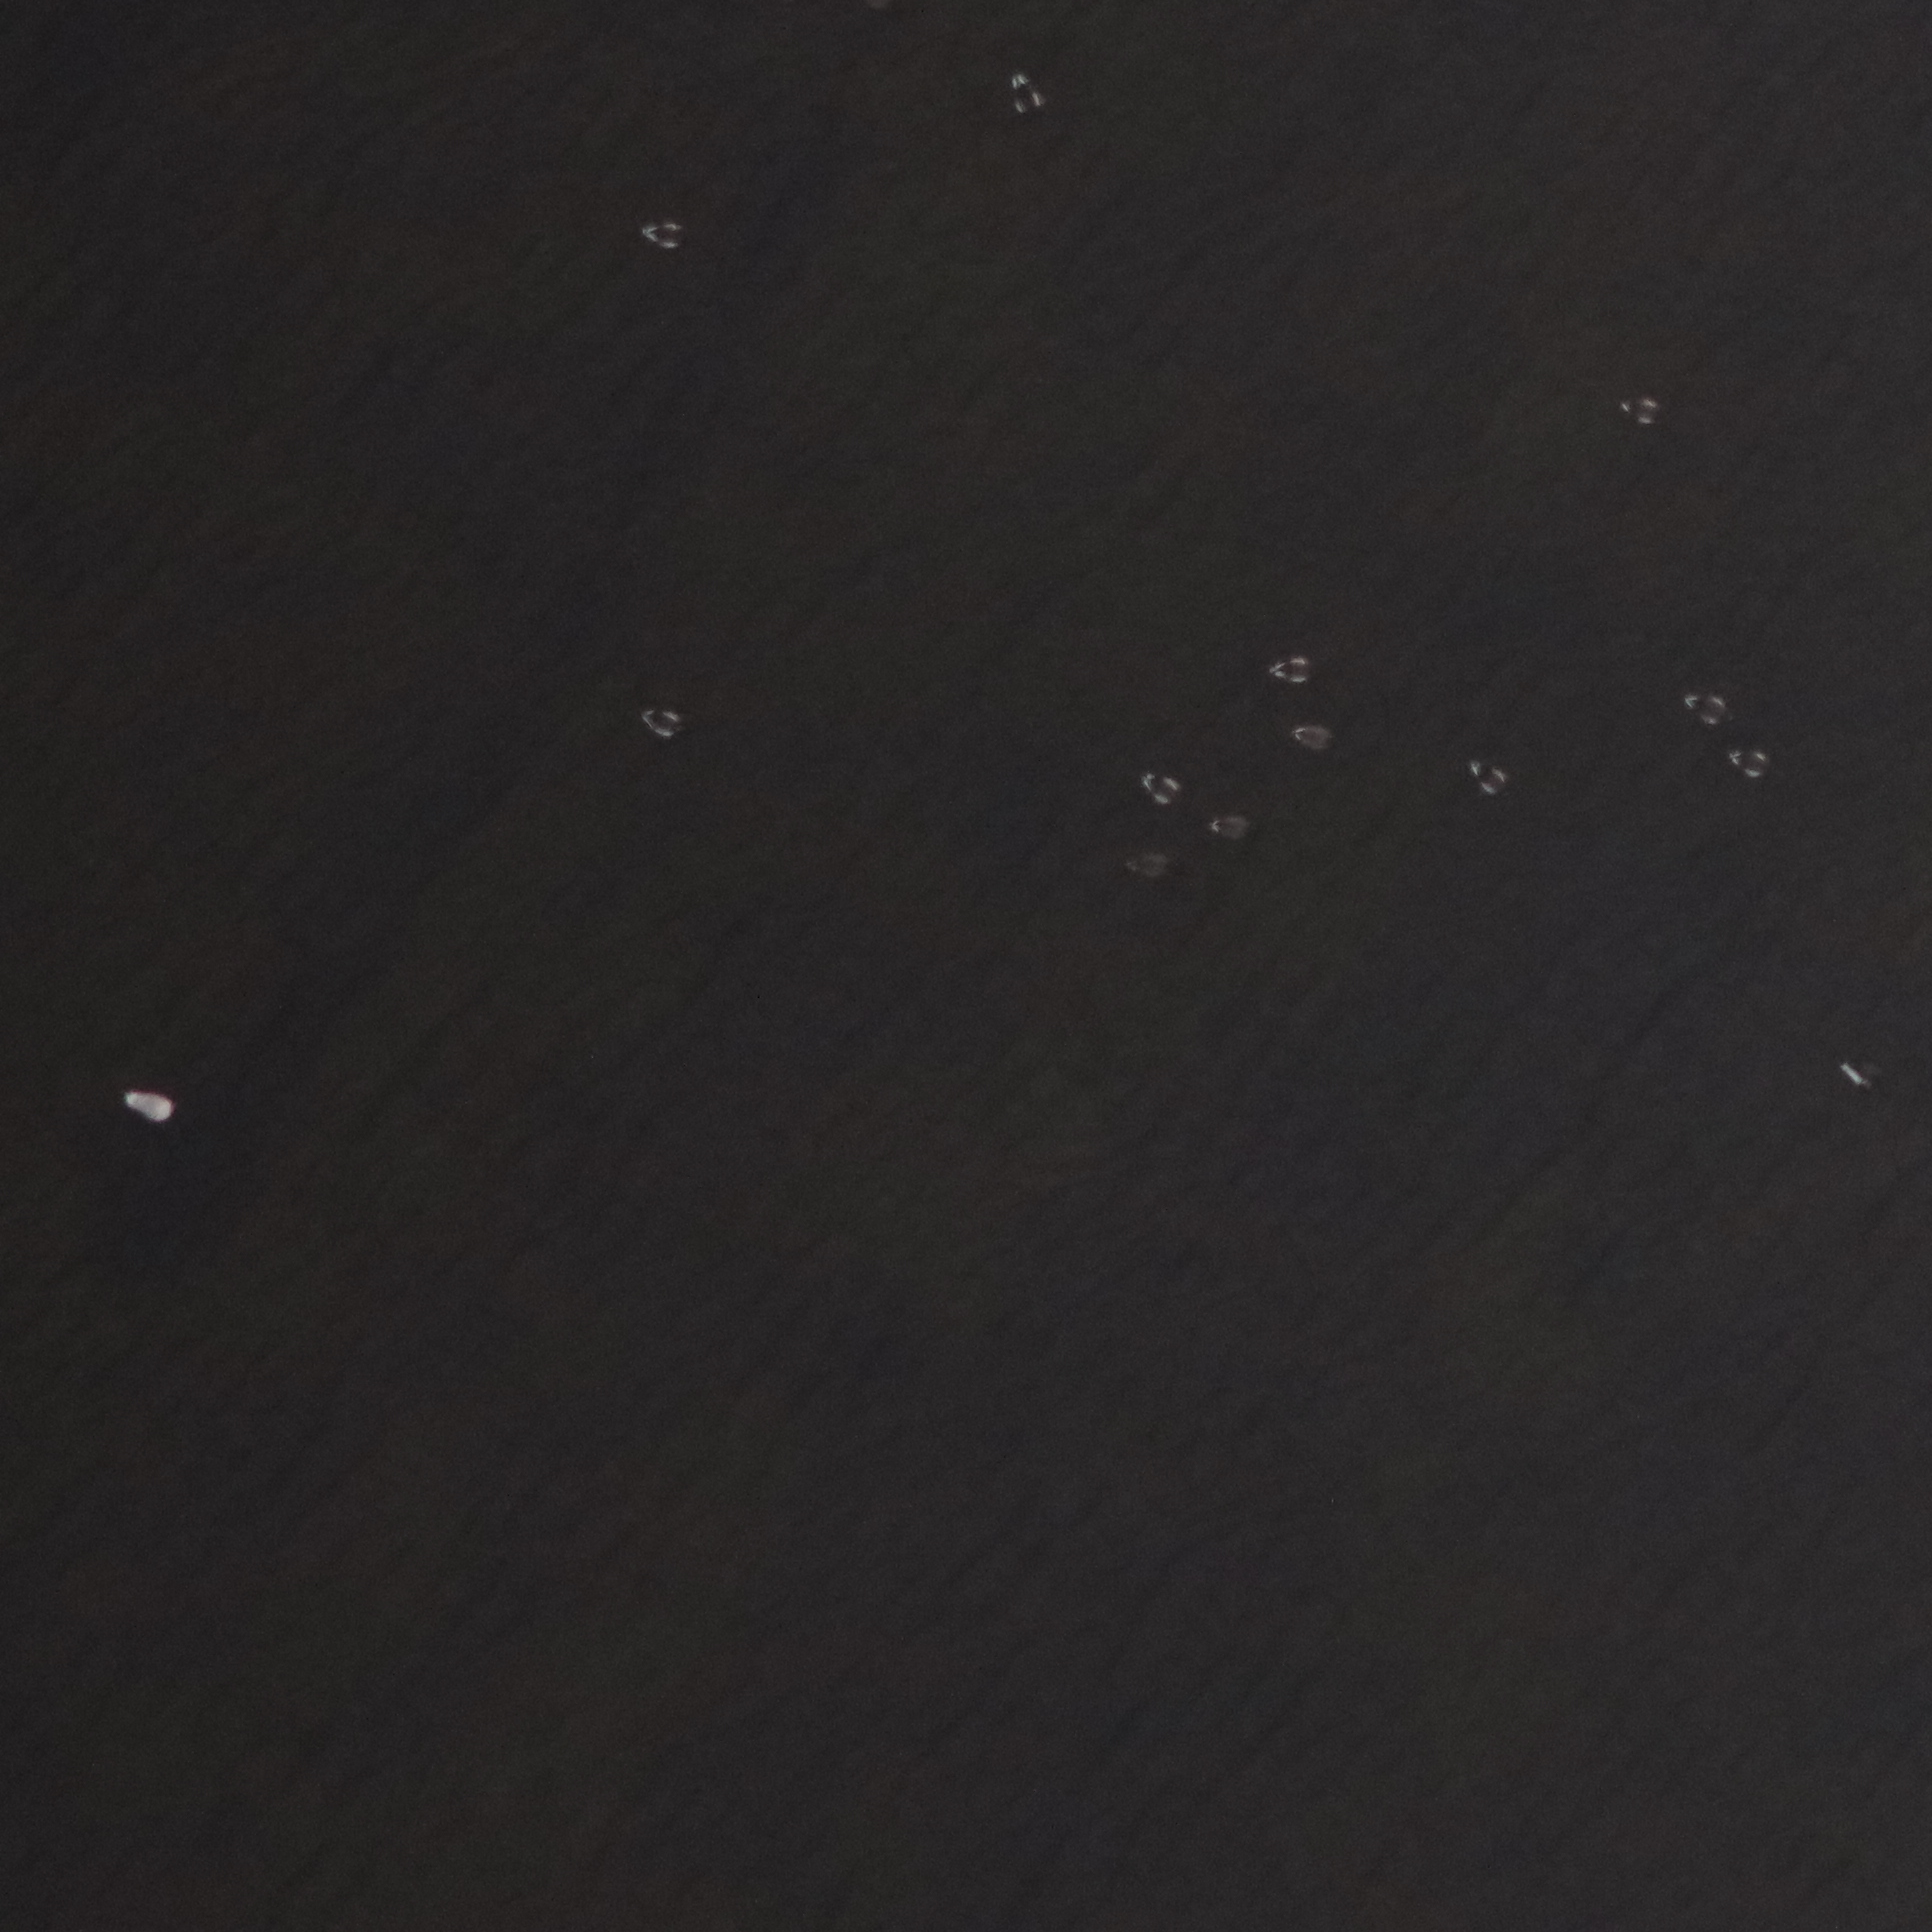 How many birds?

14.